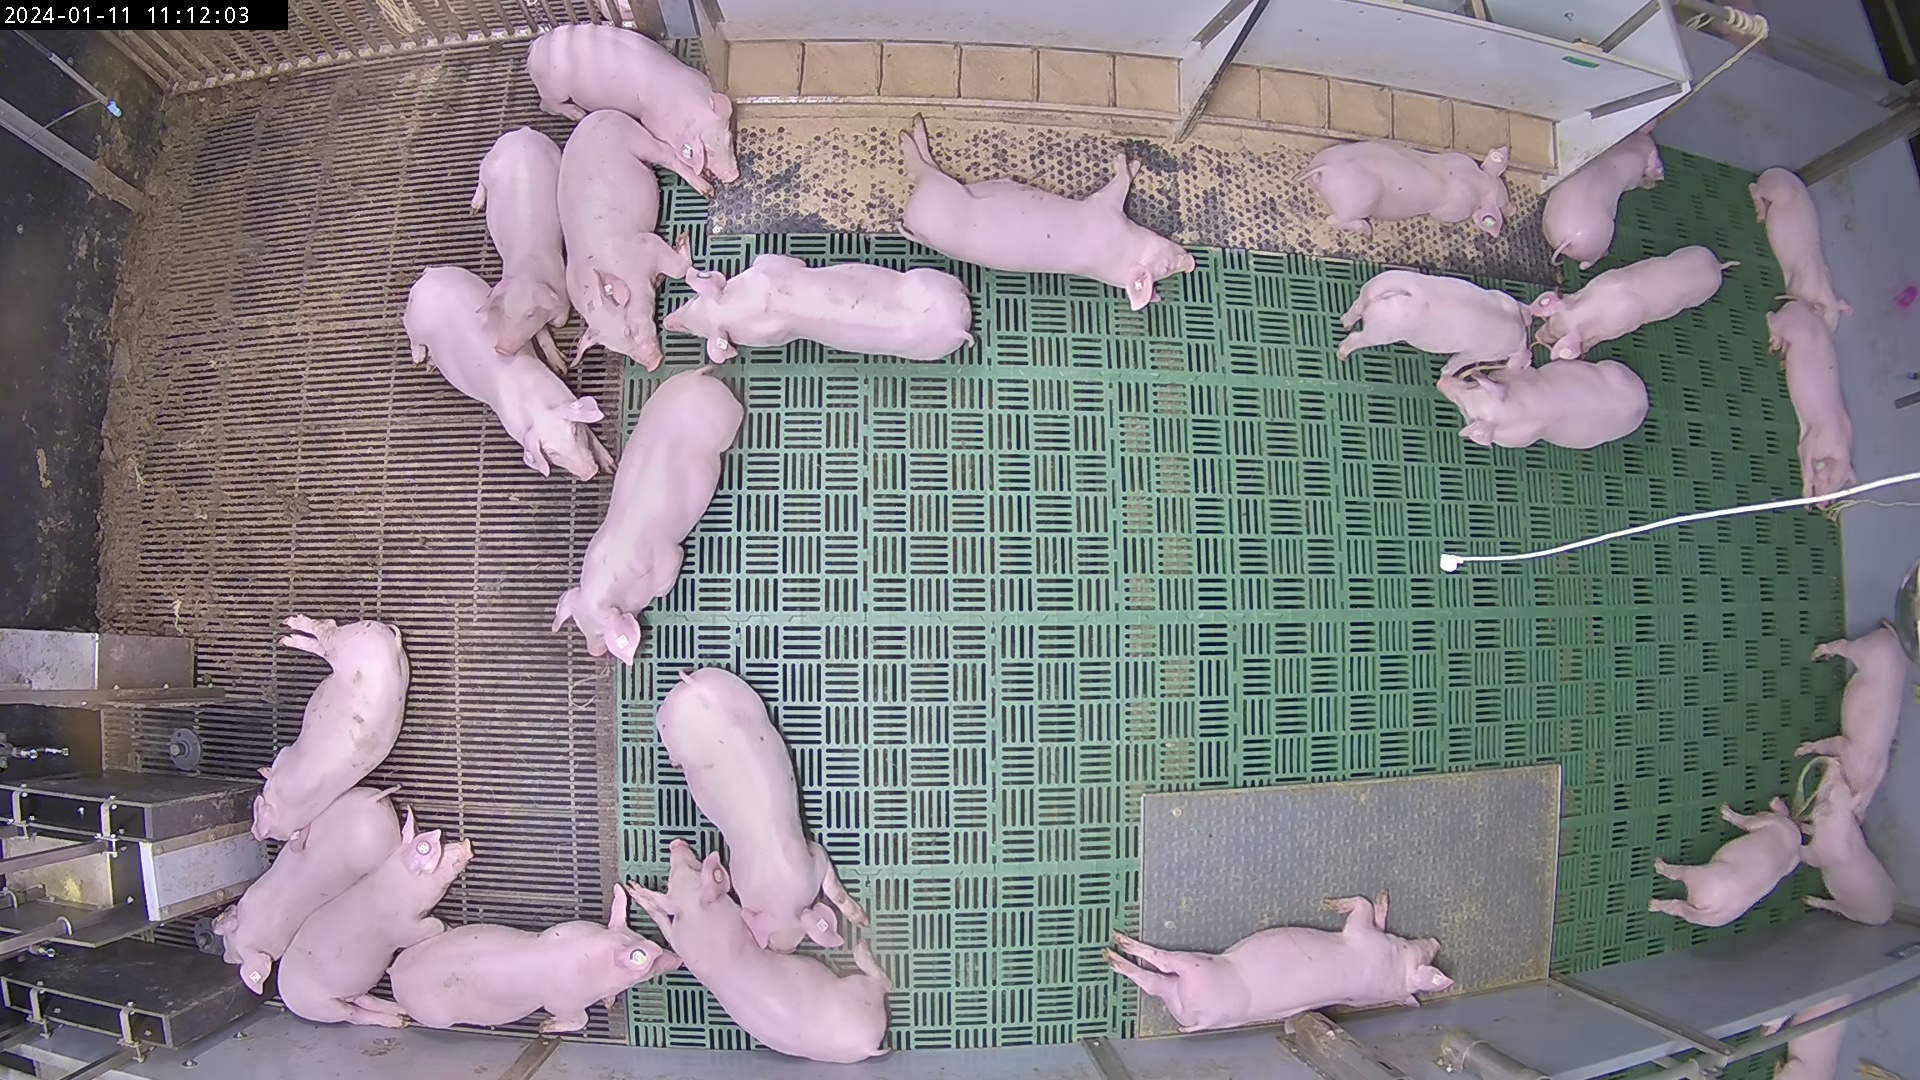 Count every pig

26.